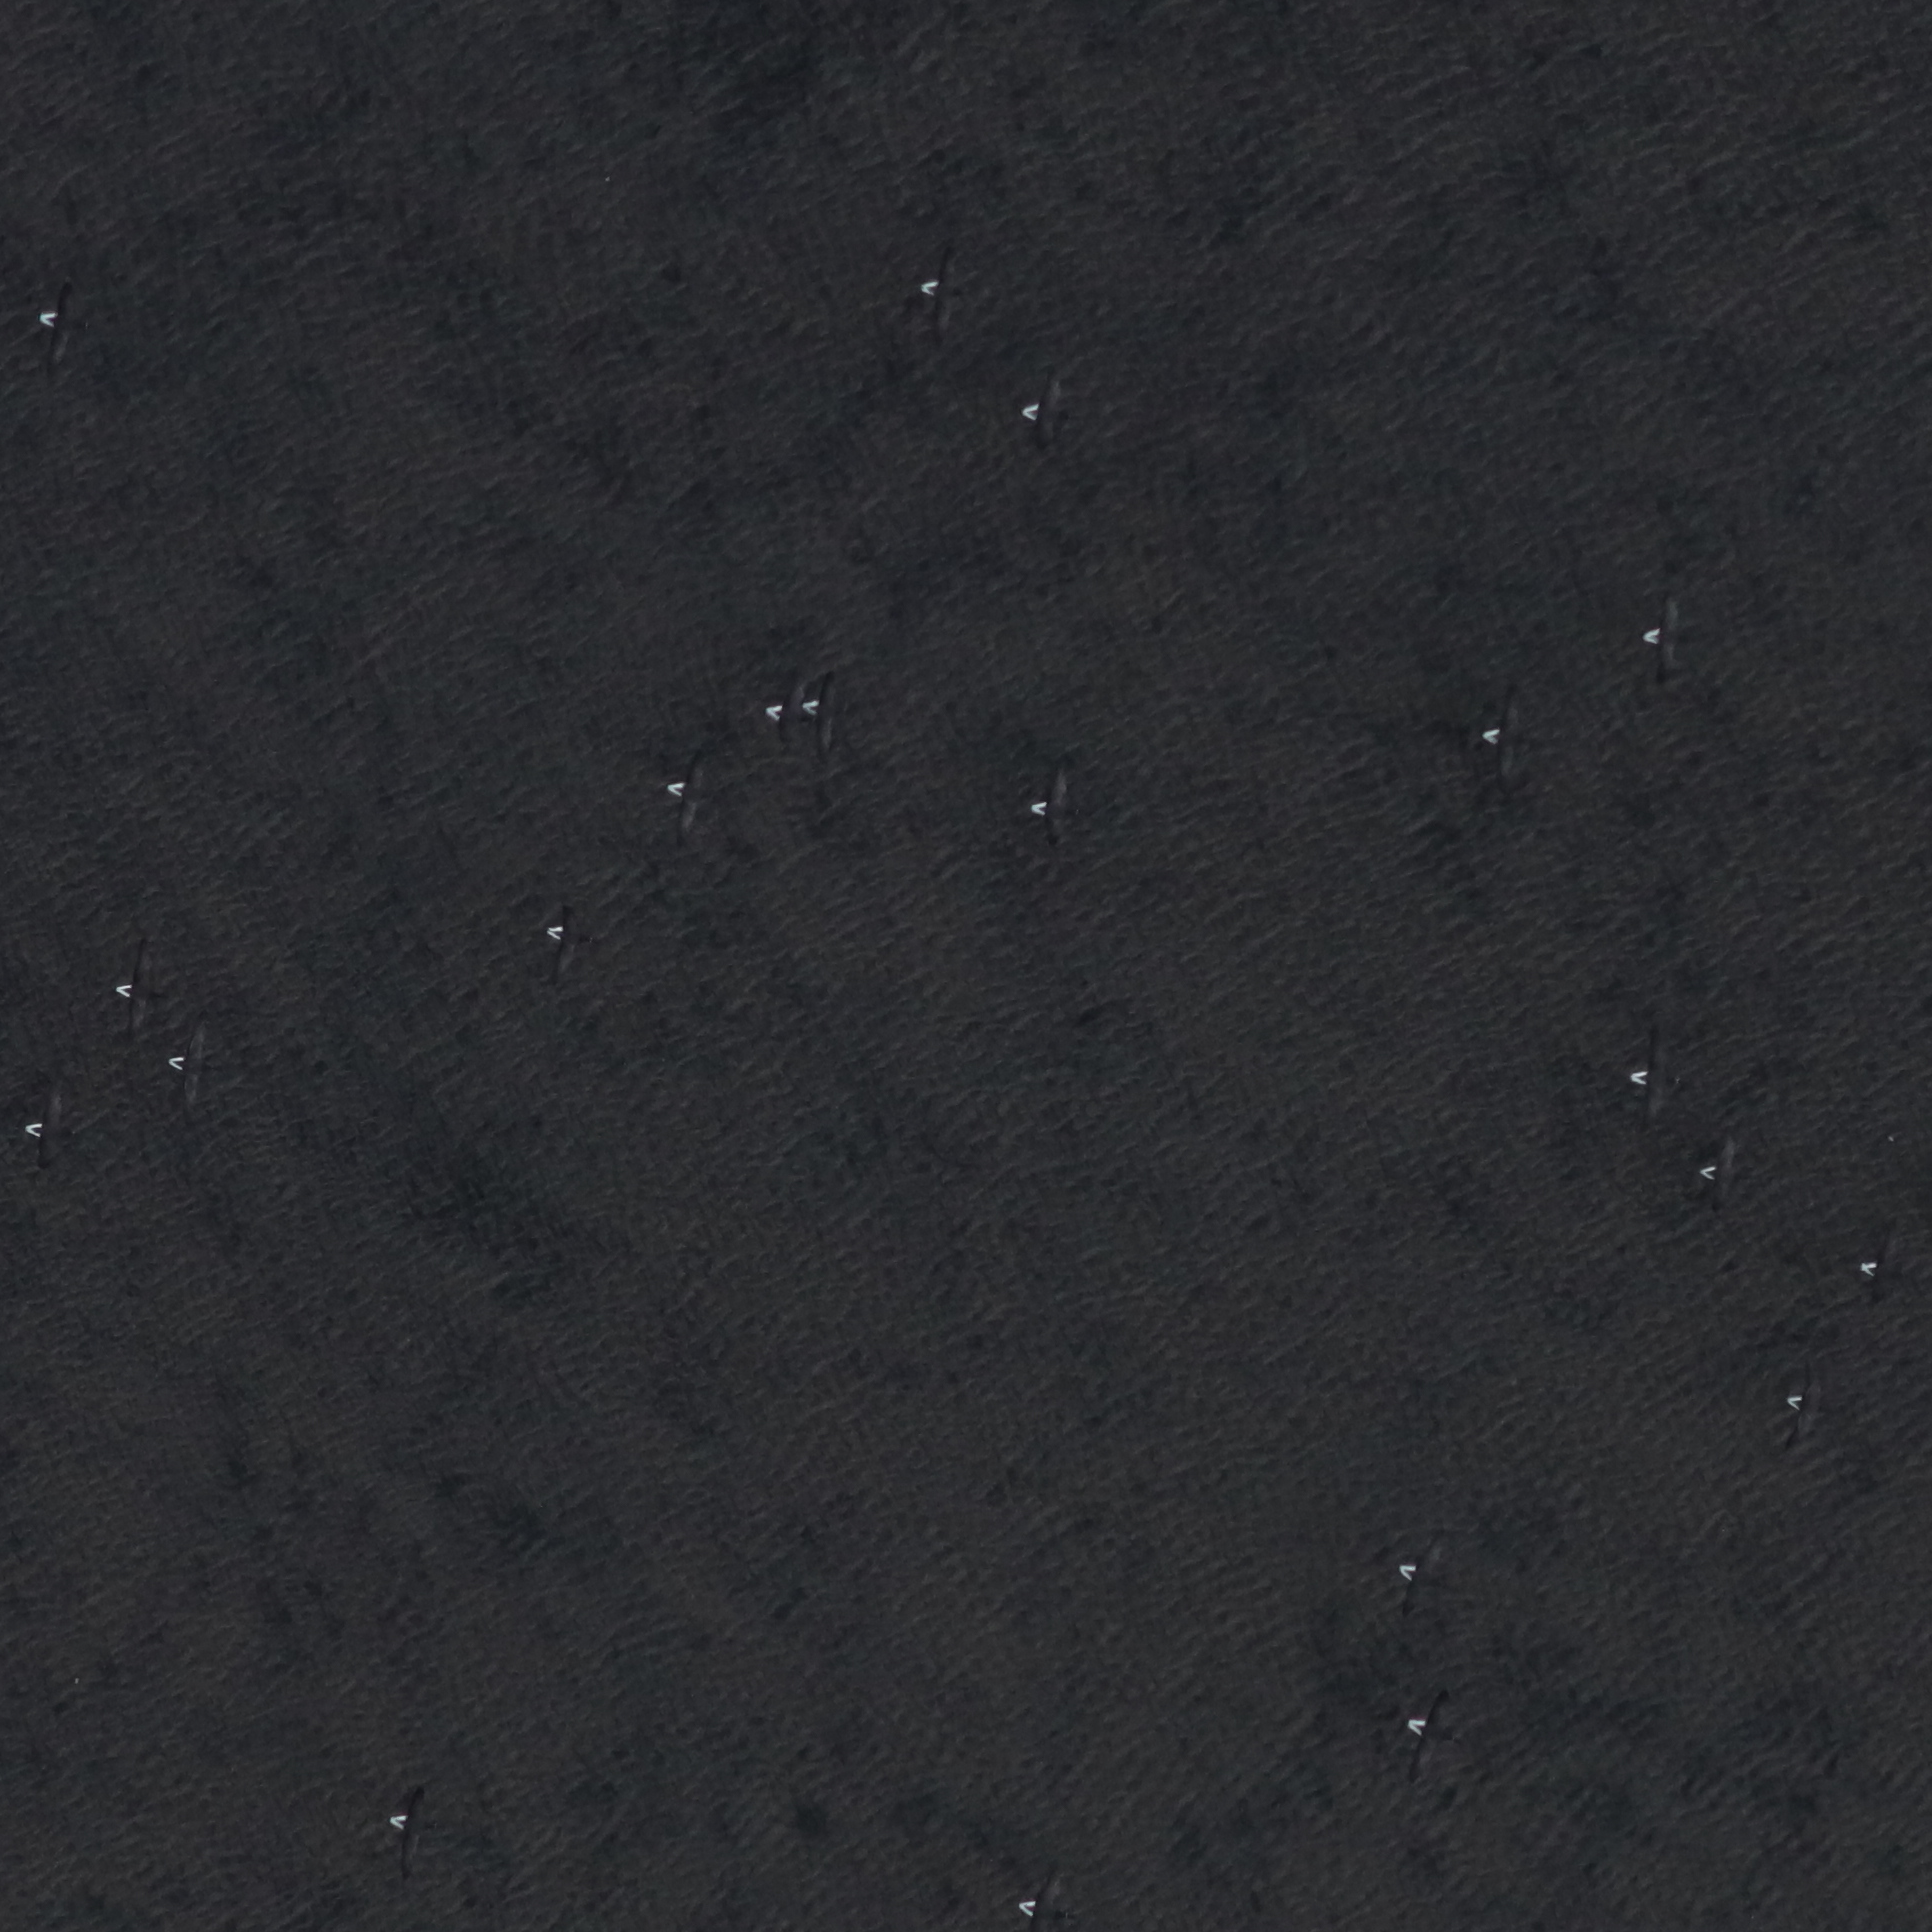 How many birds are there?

21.